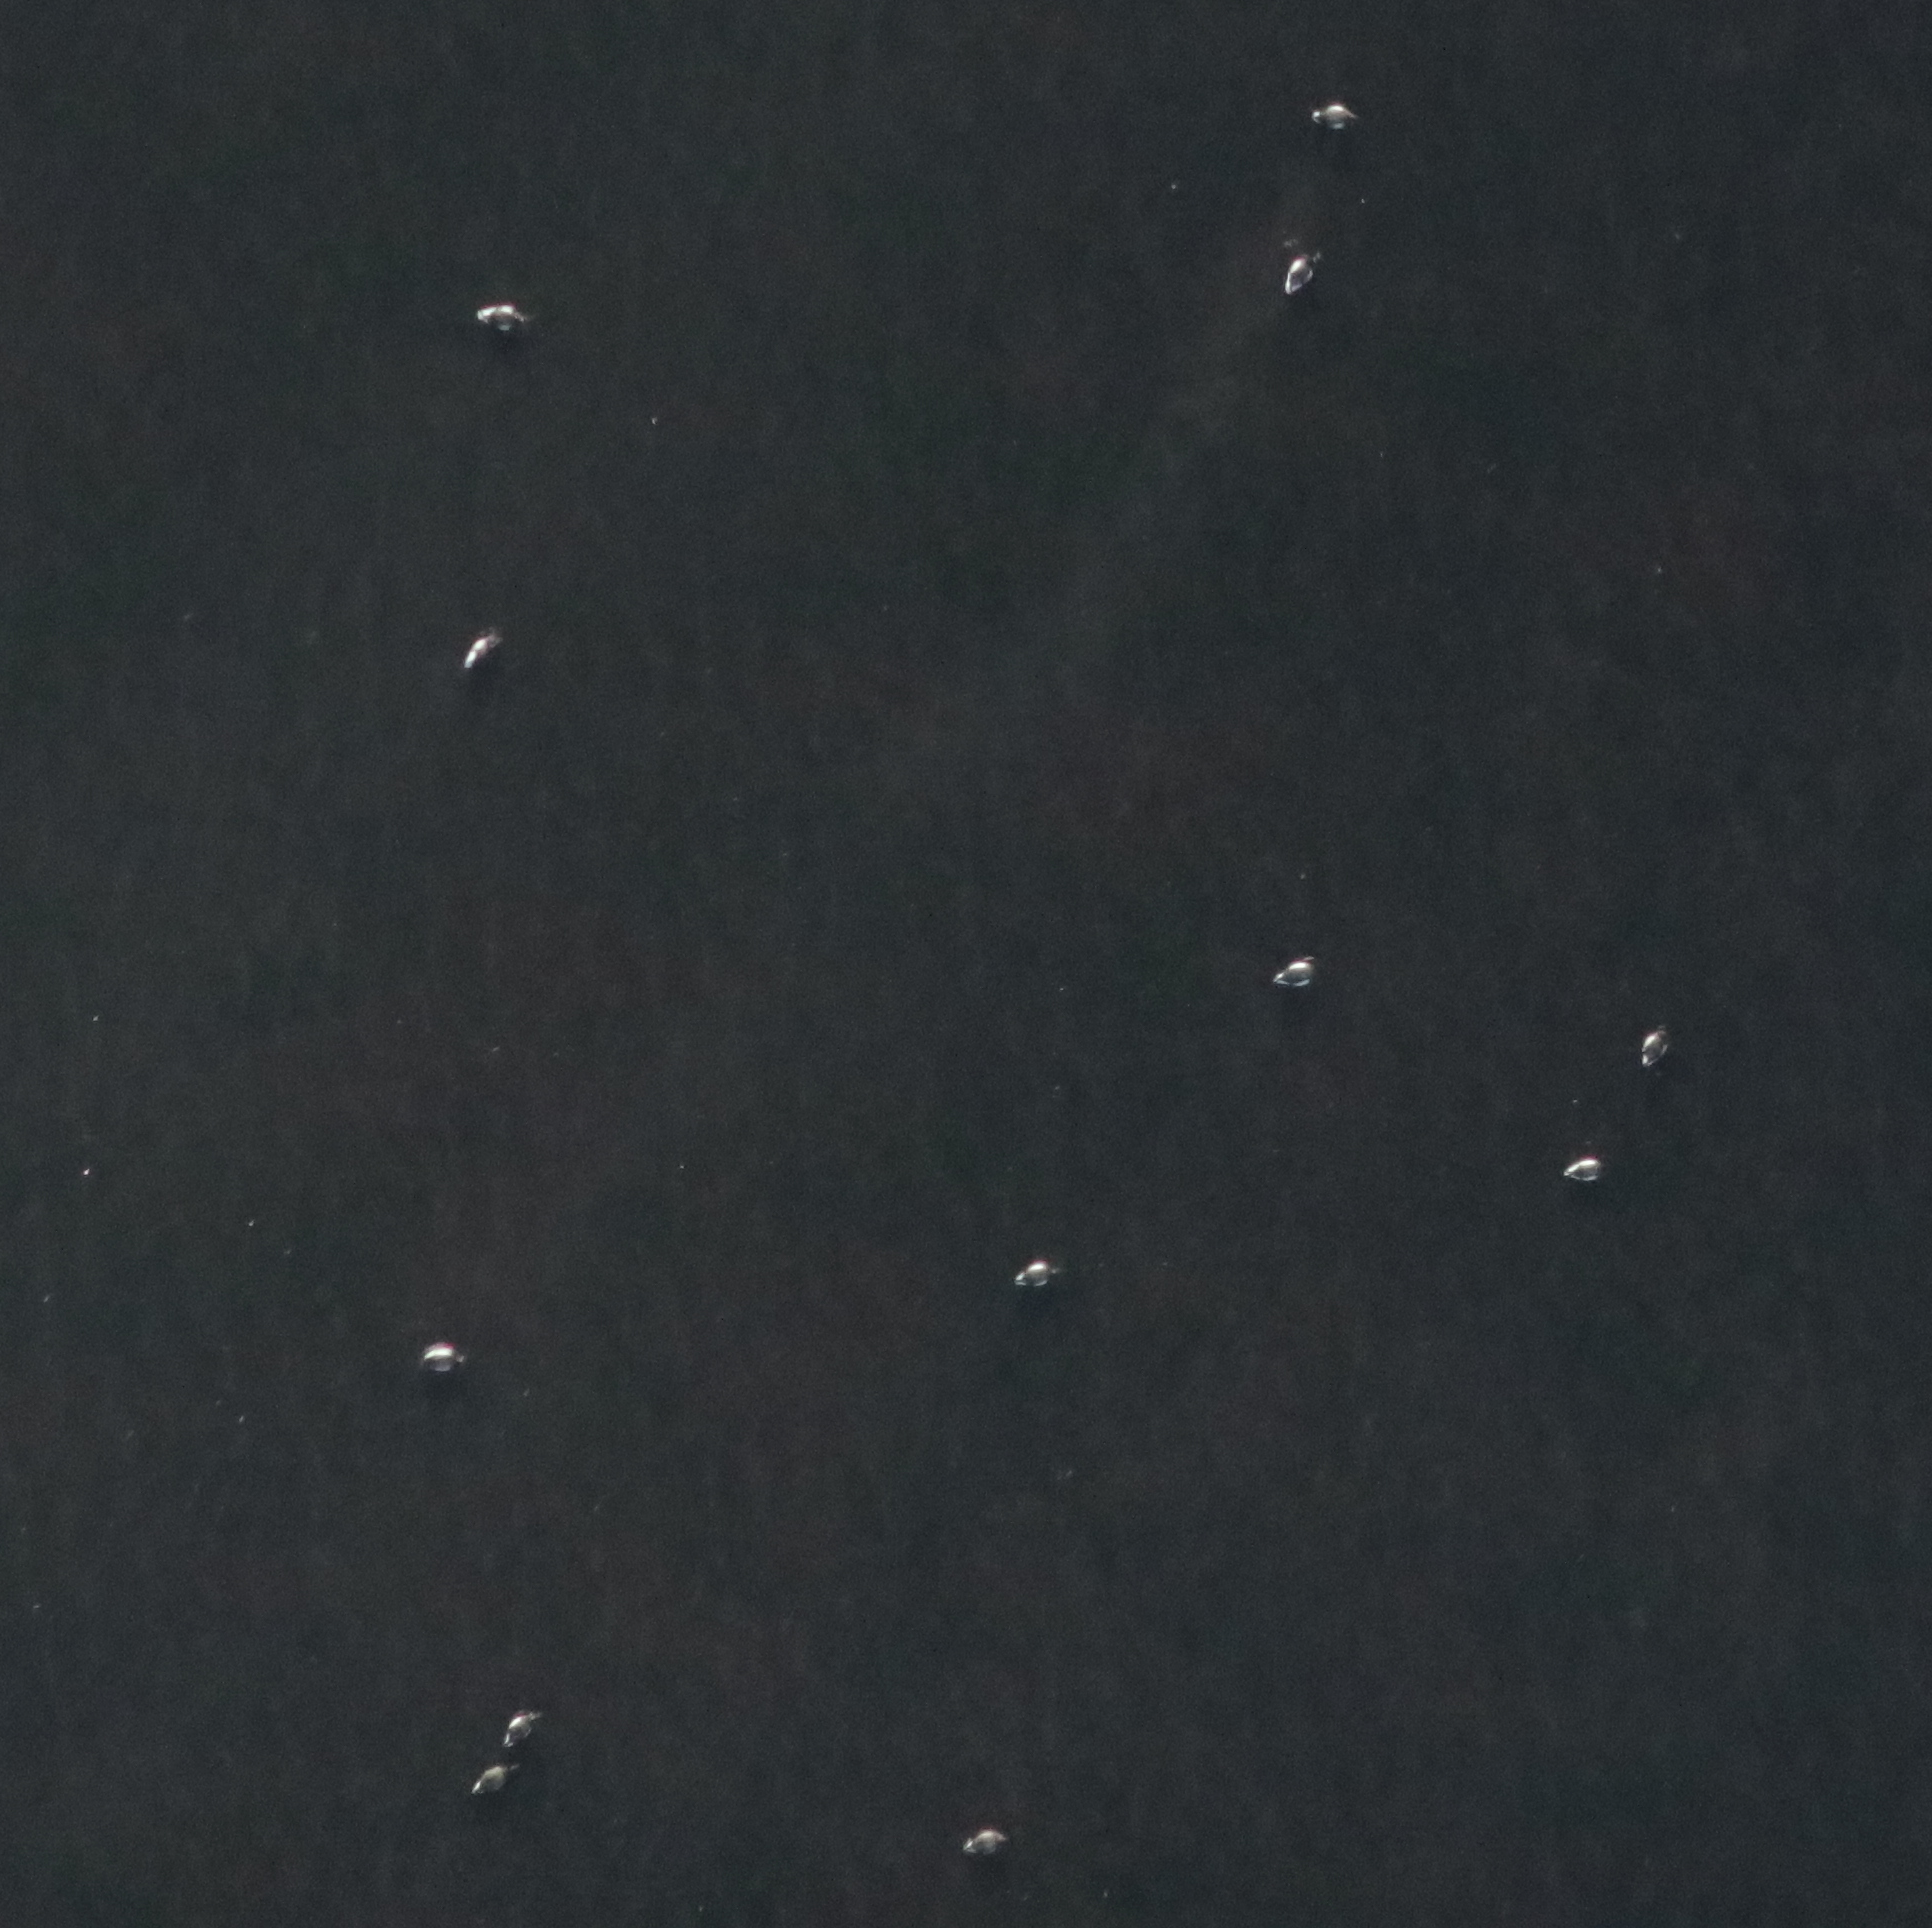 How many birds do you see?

12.